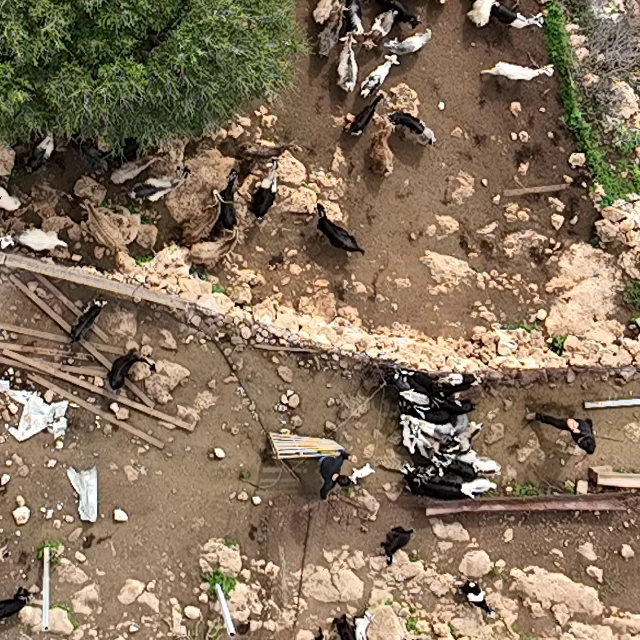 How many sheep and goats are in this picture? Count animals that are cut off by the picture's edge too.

52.